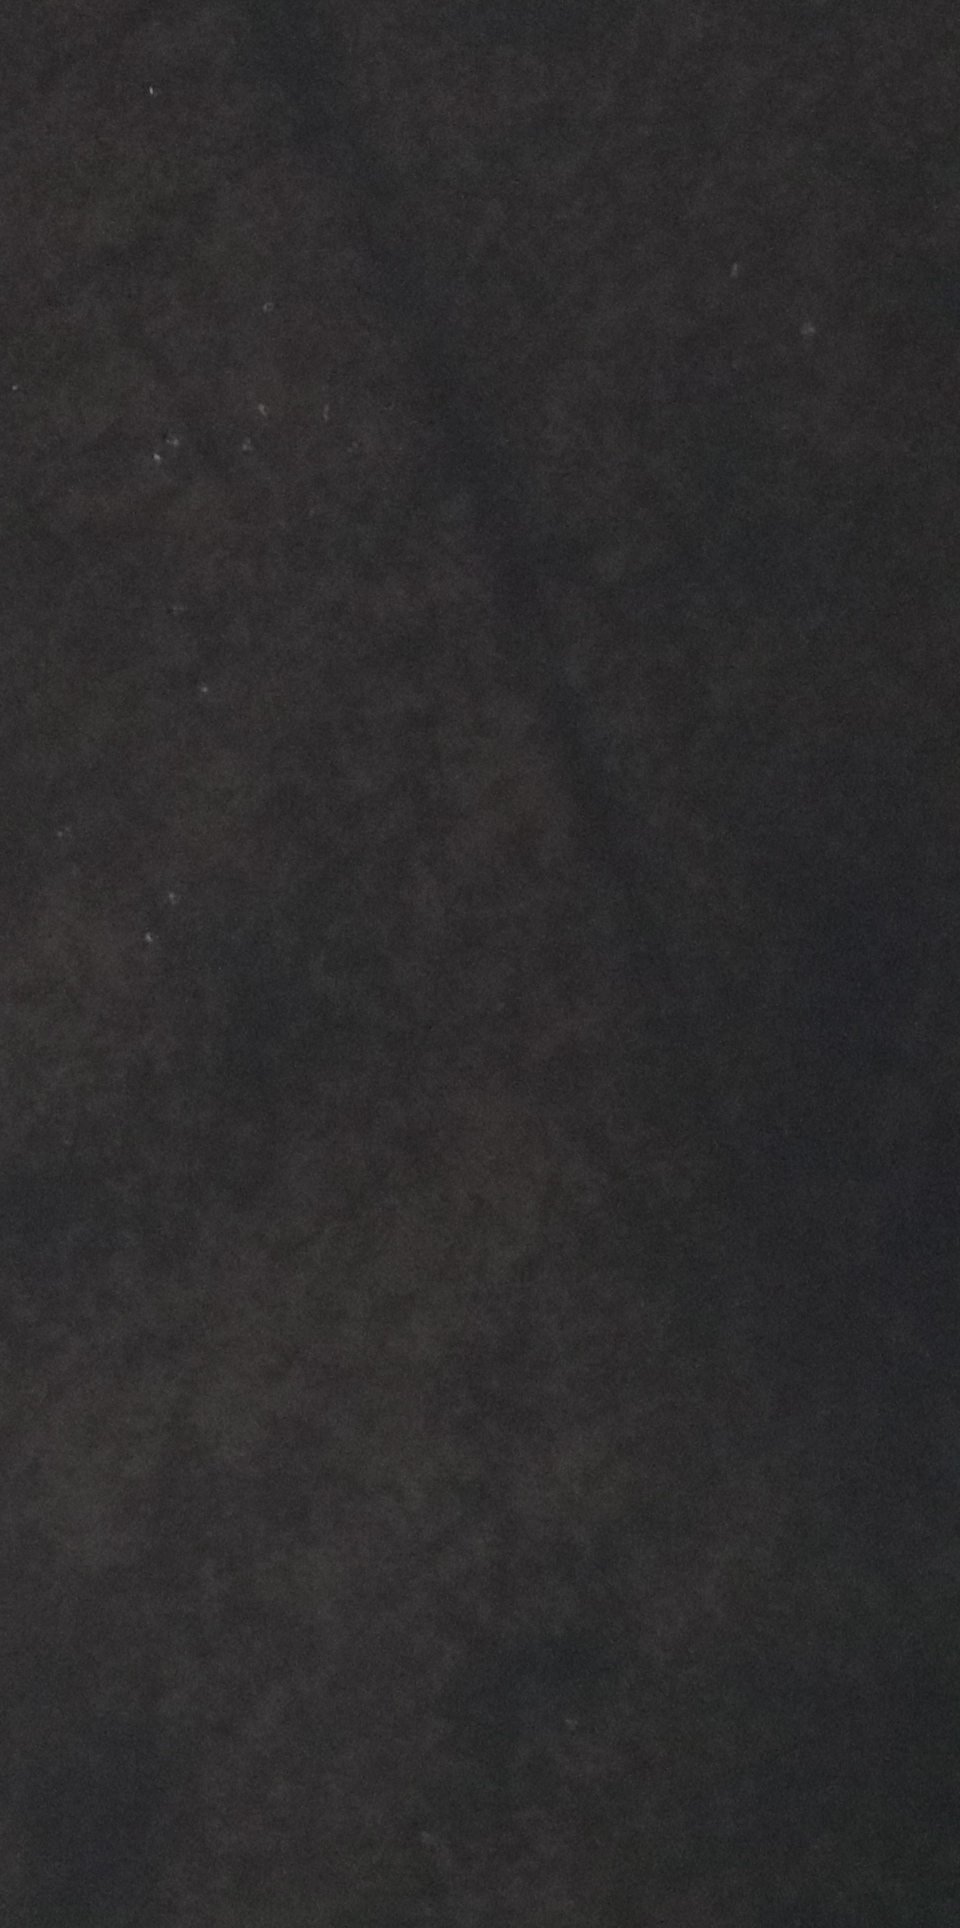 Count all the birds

15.